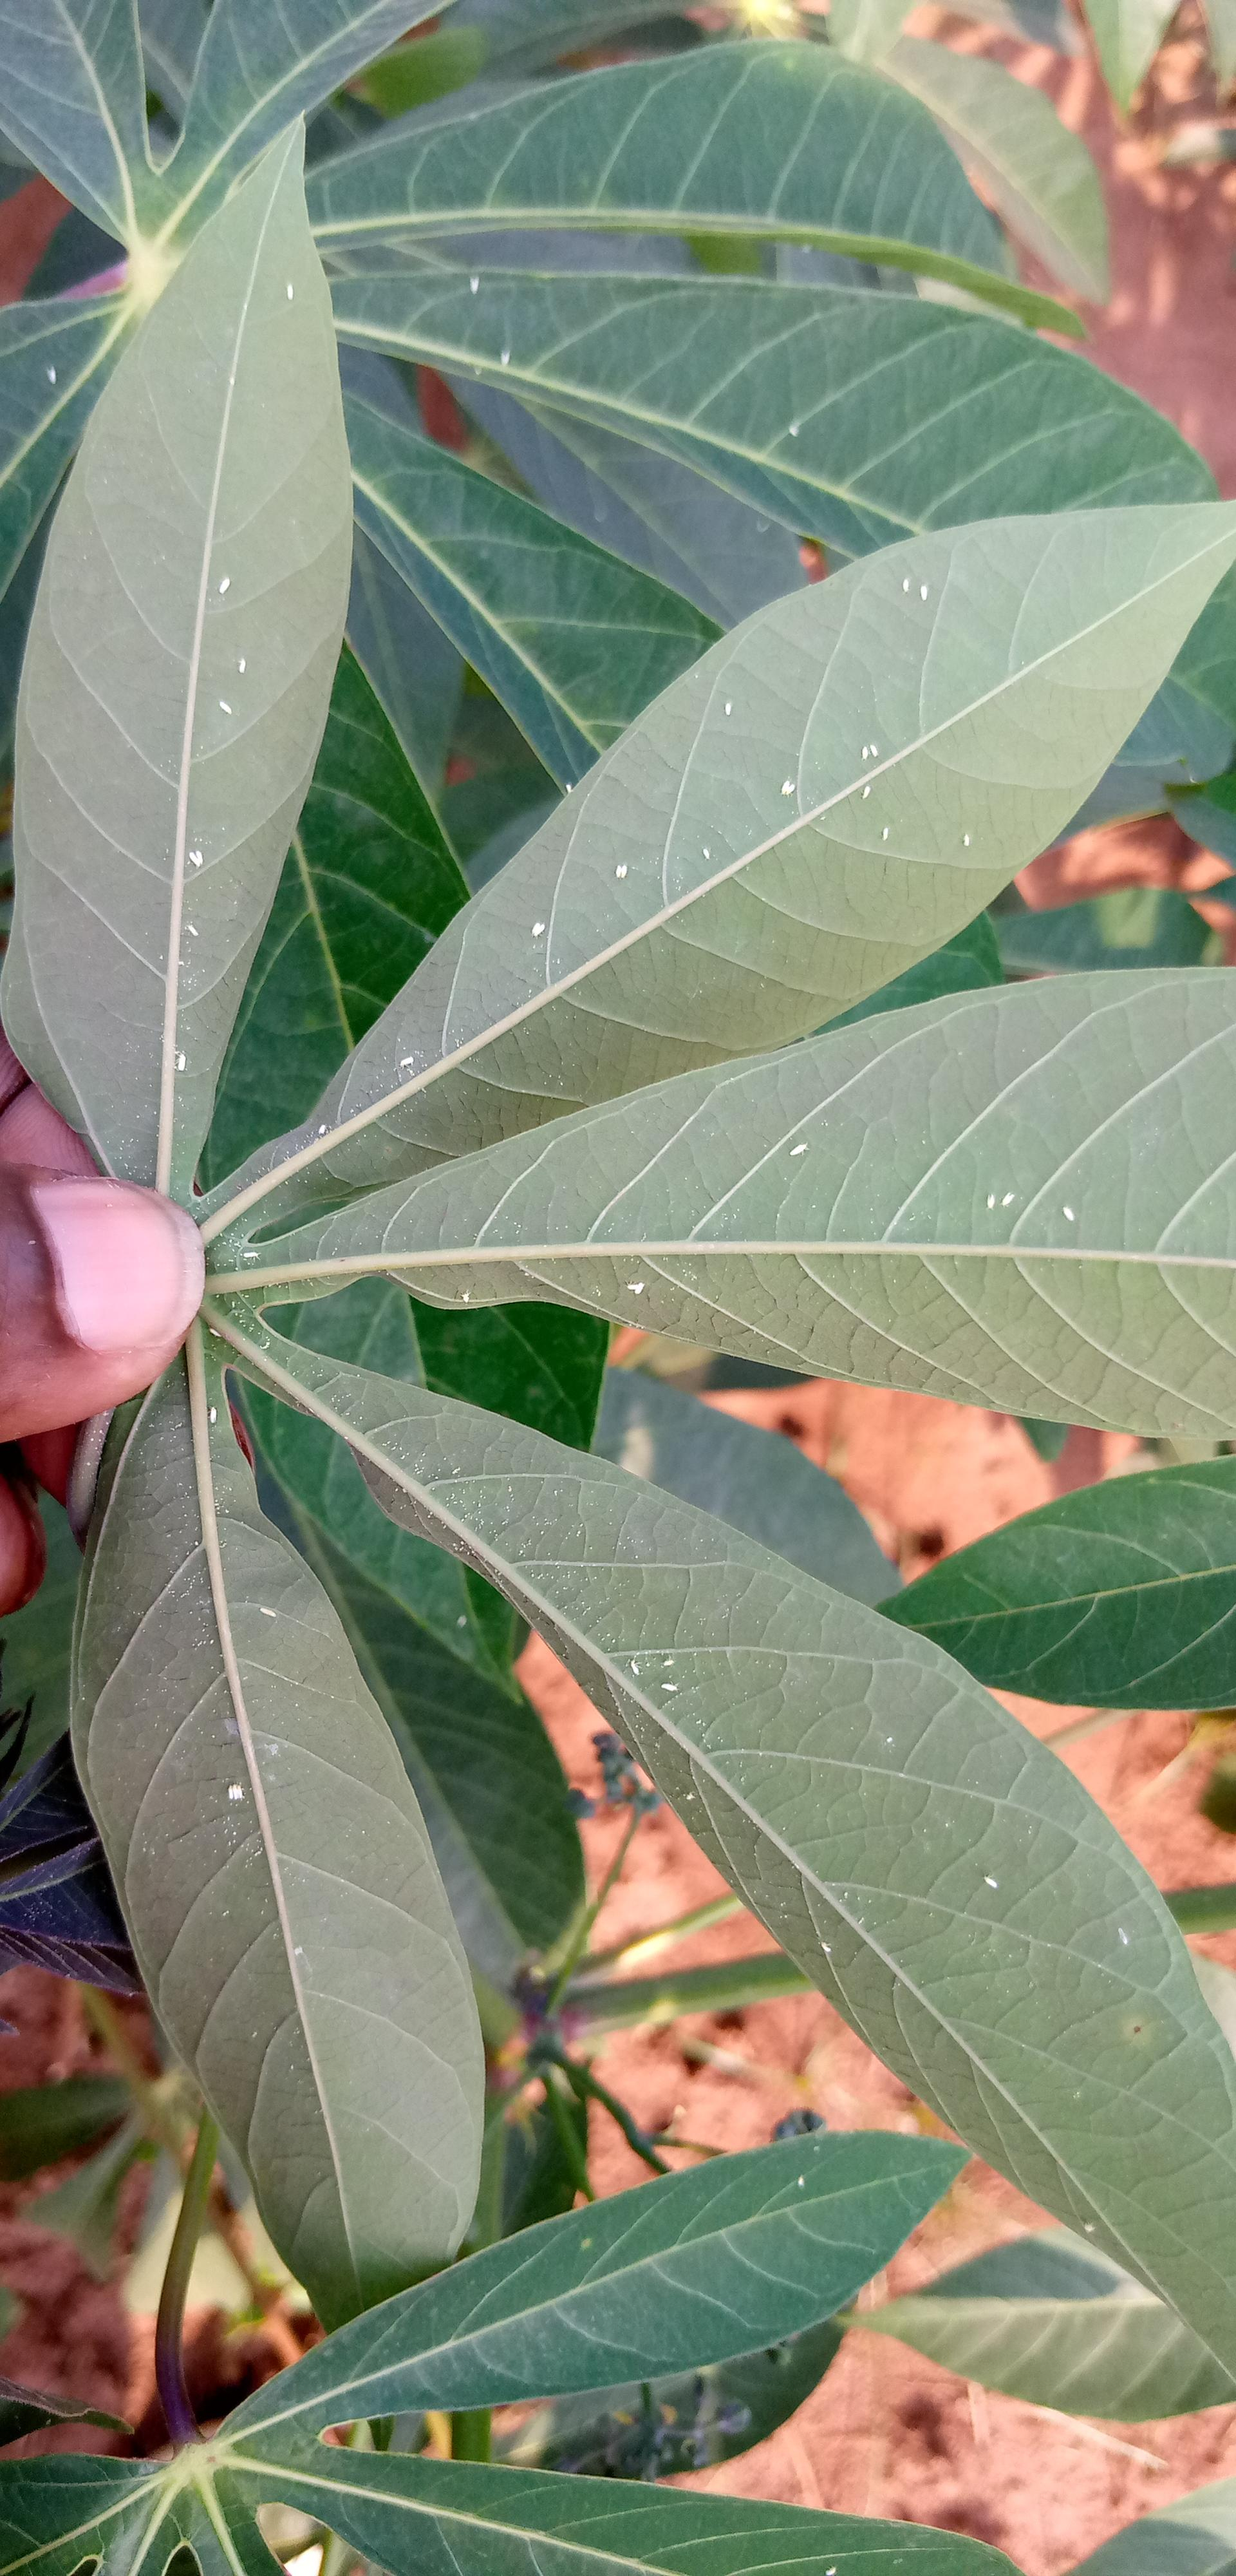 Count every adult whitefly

46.